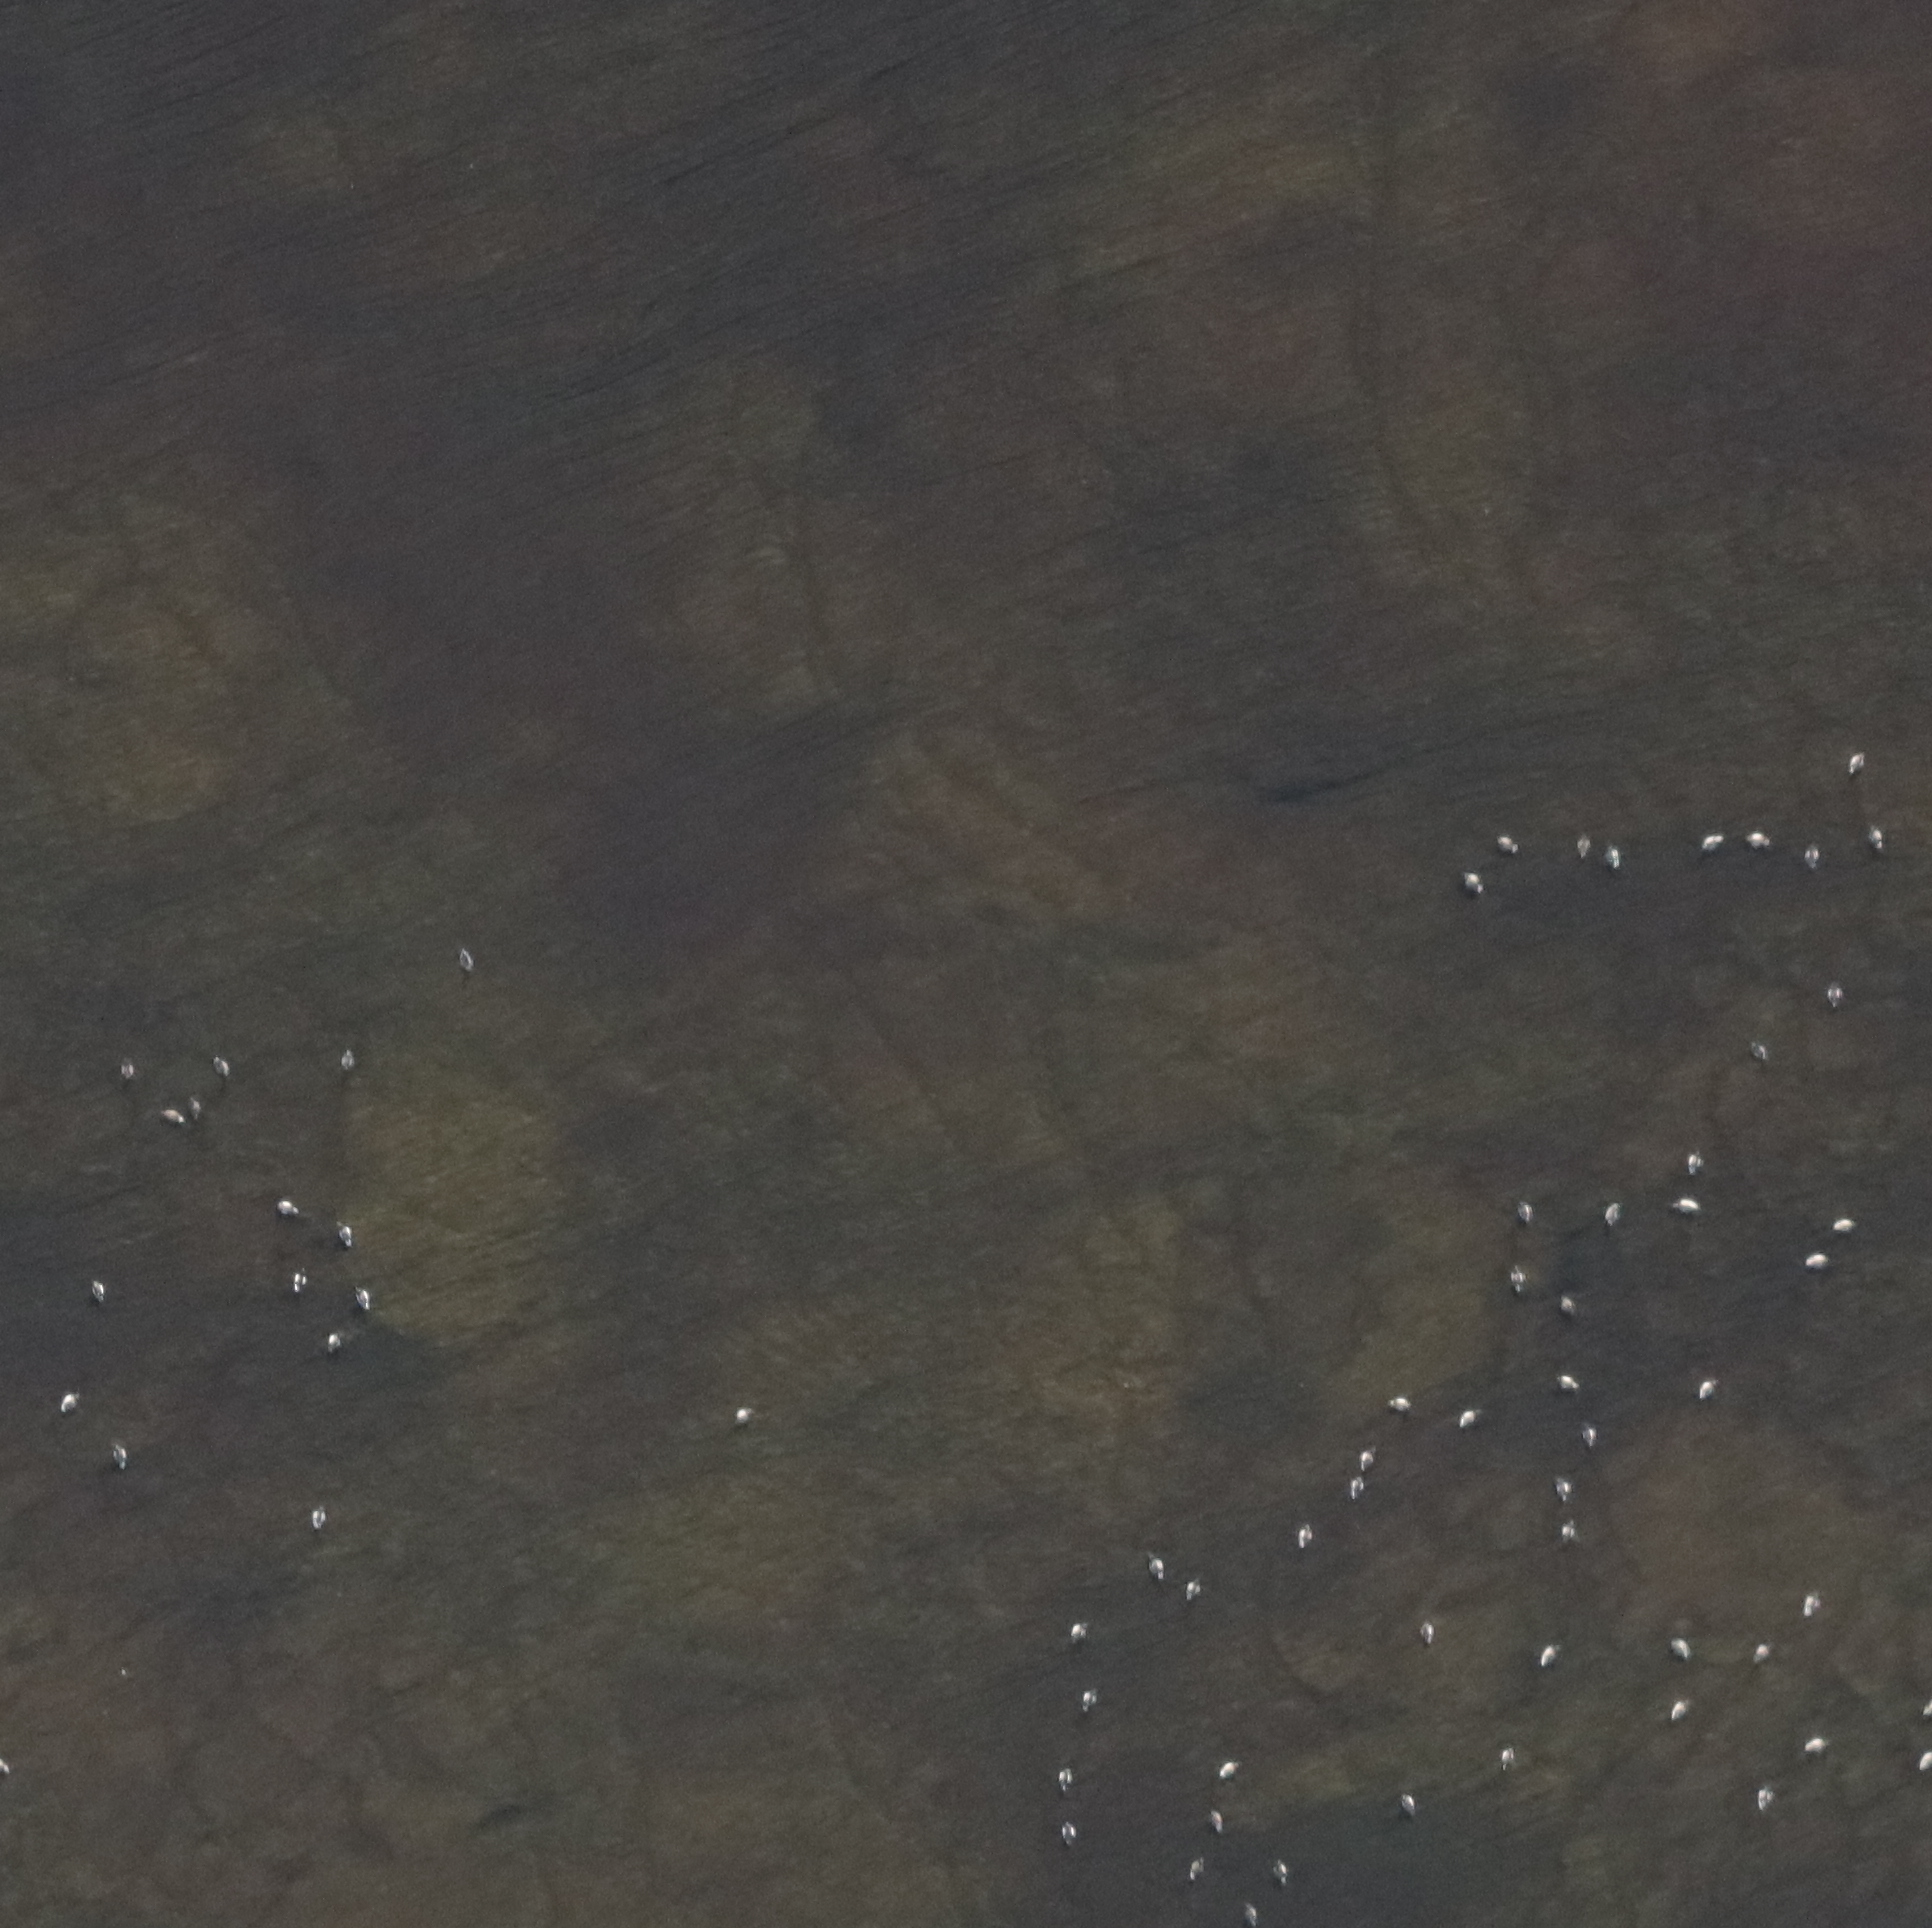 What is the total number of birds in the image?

68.